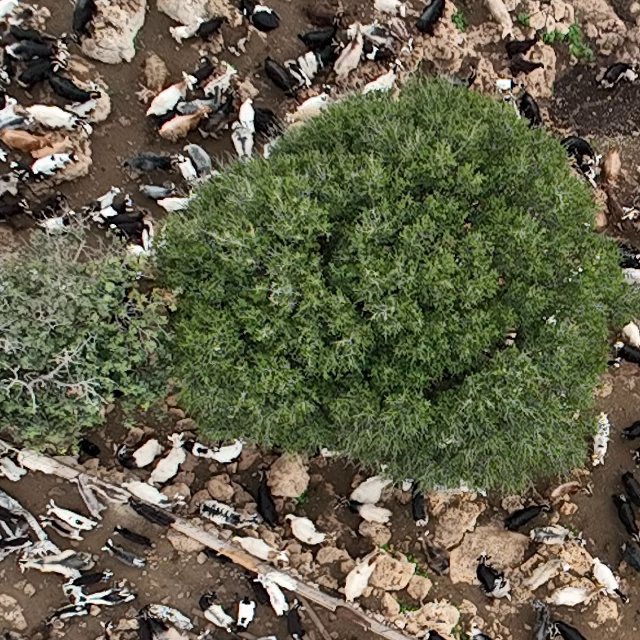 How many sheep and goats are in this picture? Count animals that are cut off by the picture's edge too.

119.